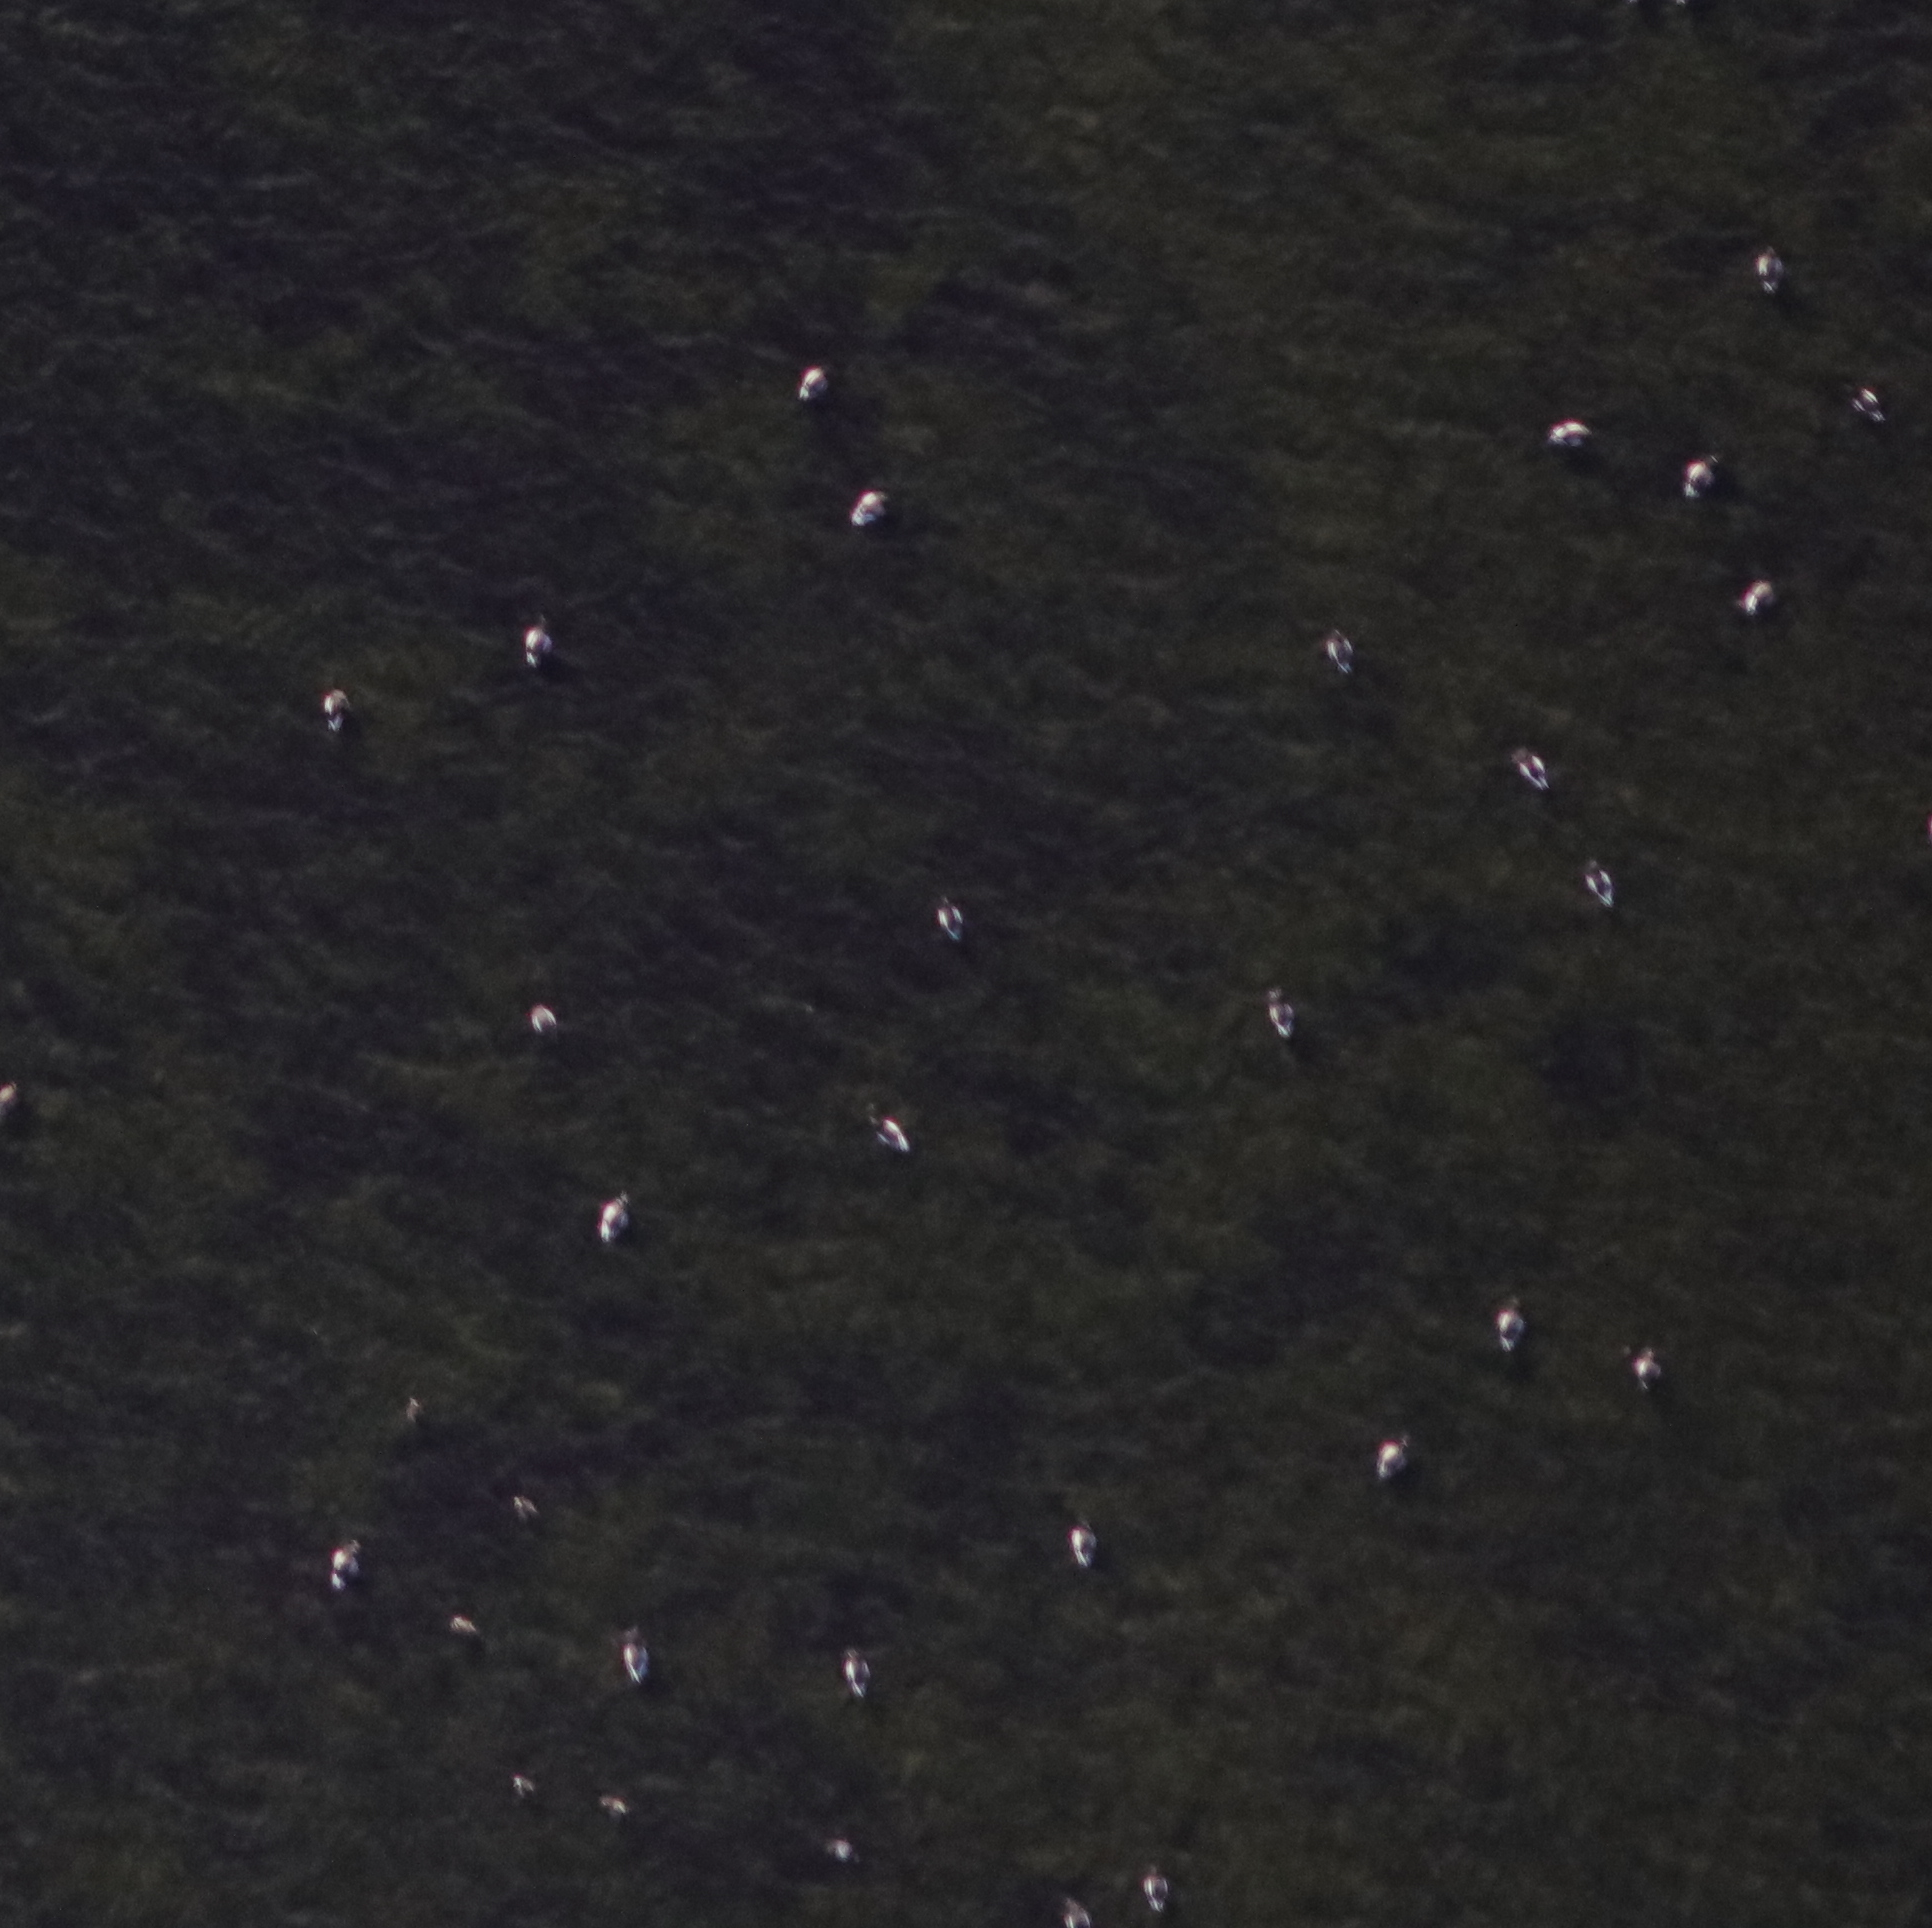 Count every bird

32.